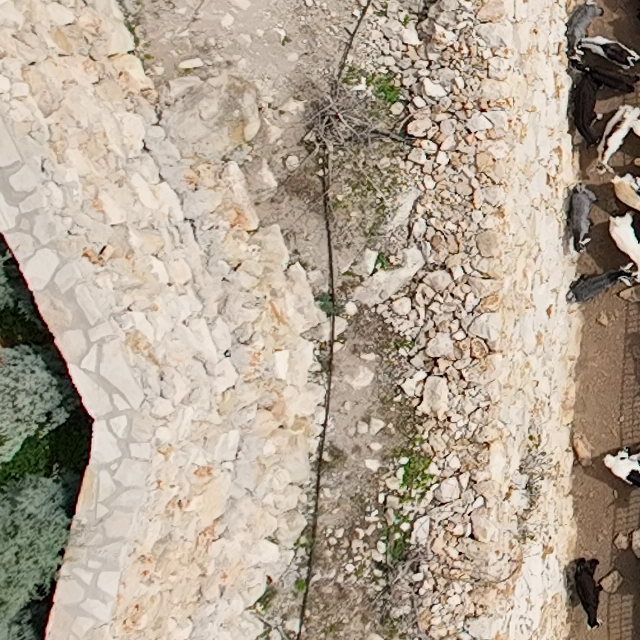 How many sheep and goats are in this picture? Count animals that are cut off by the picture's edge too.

13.